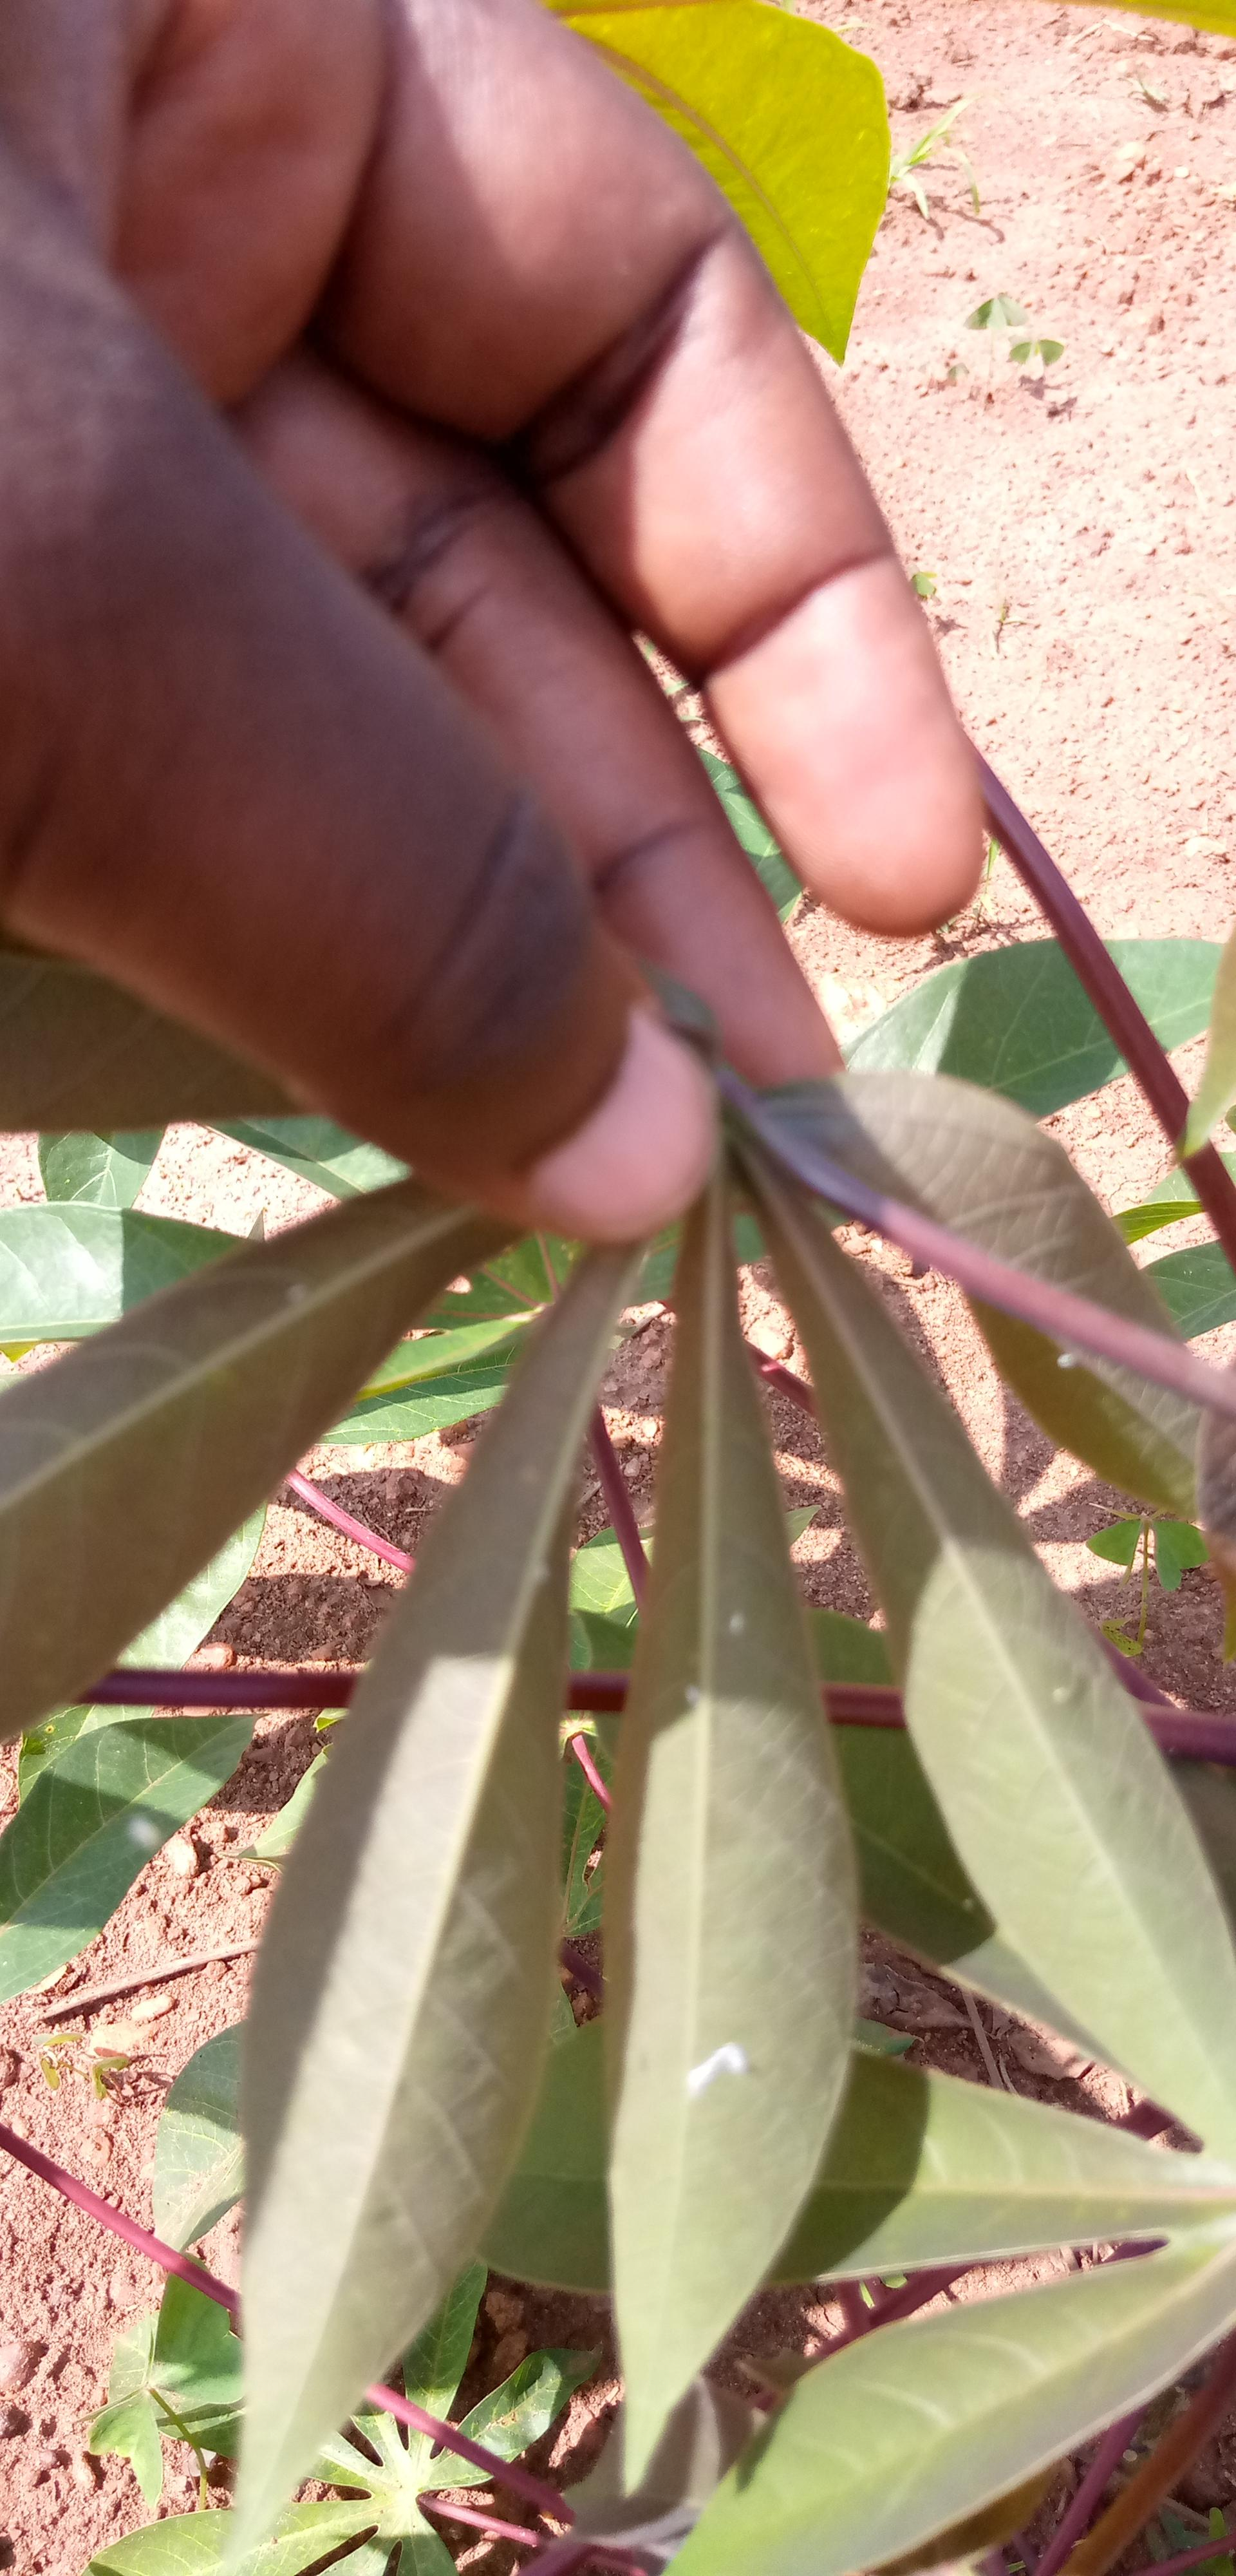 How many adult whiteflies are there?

6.